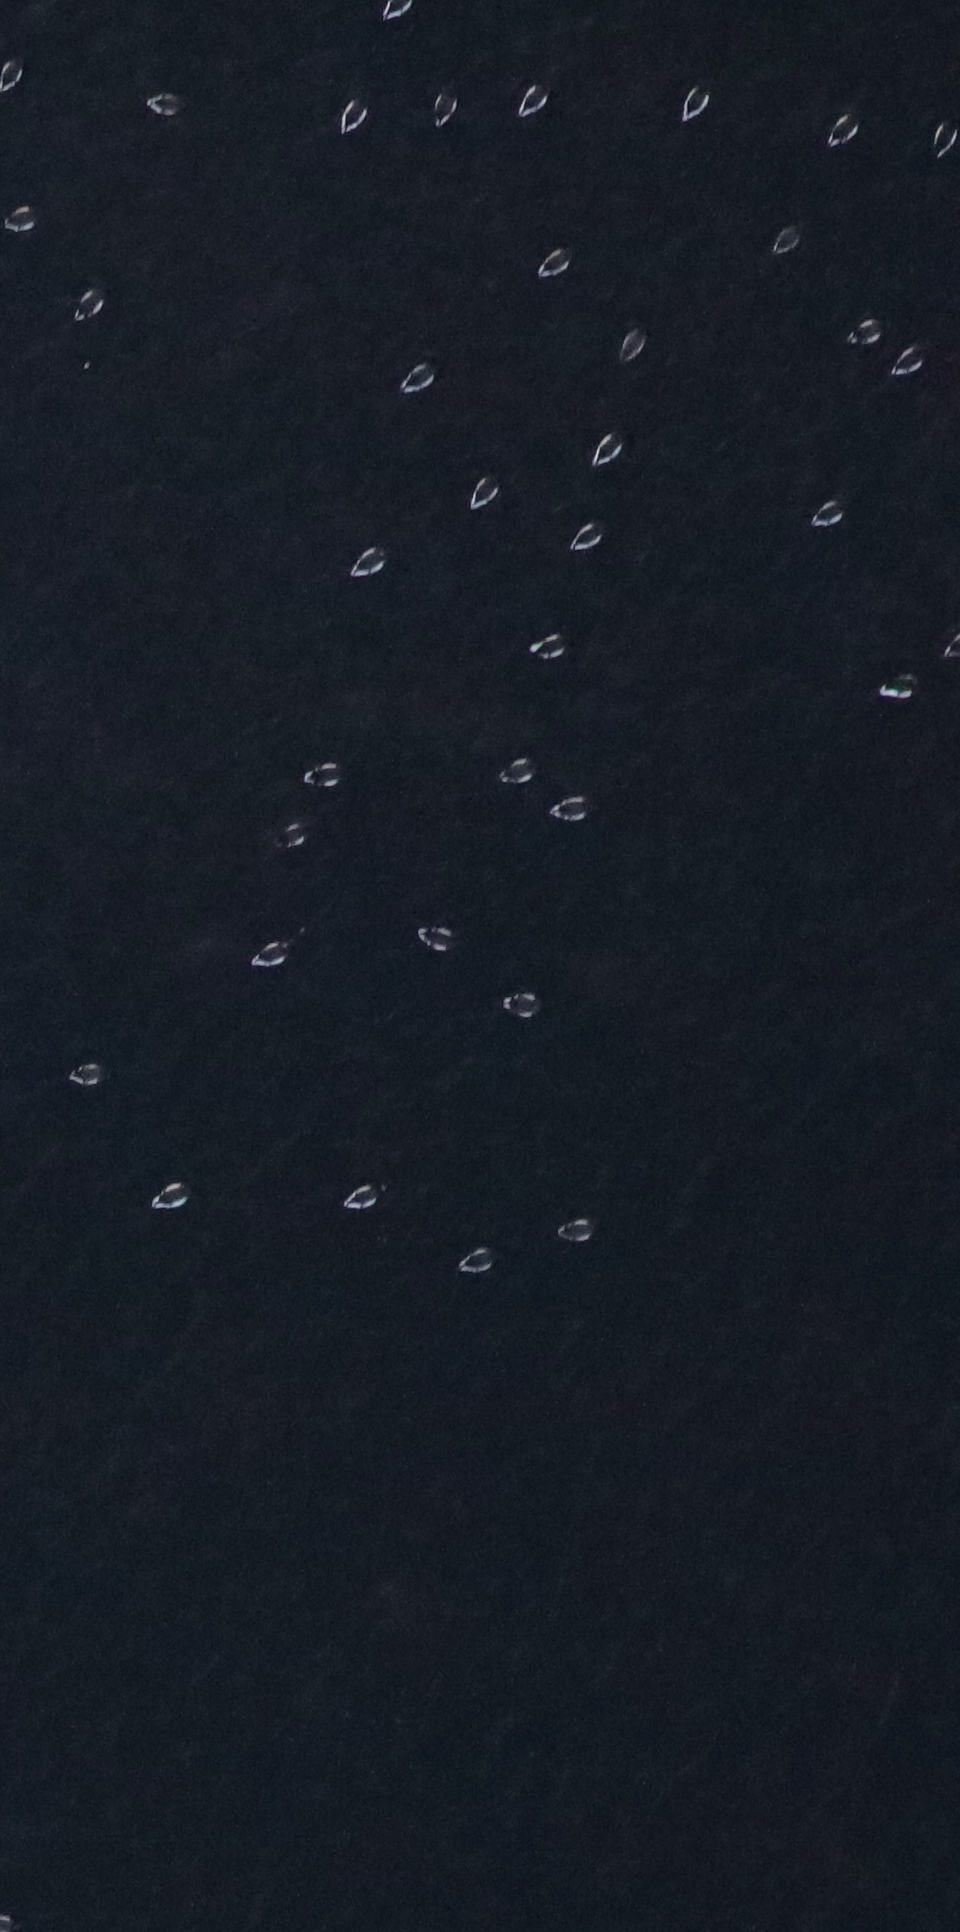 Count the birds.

36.